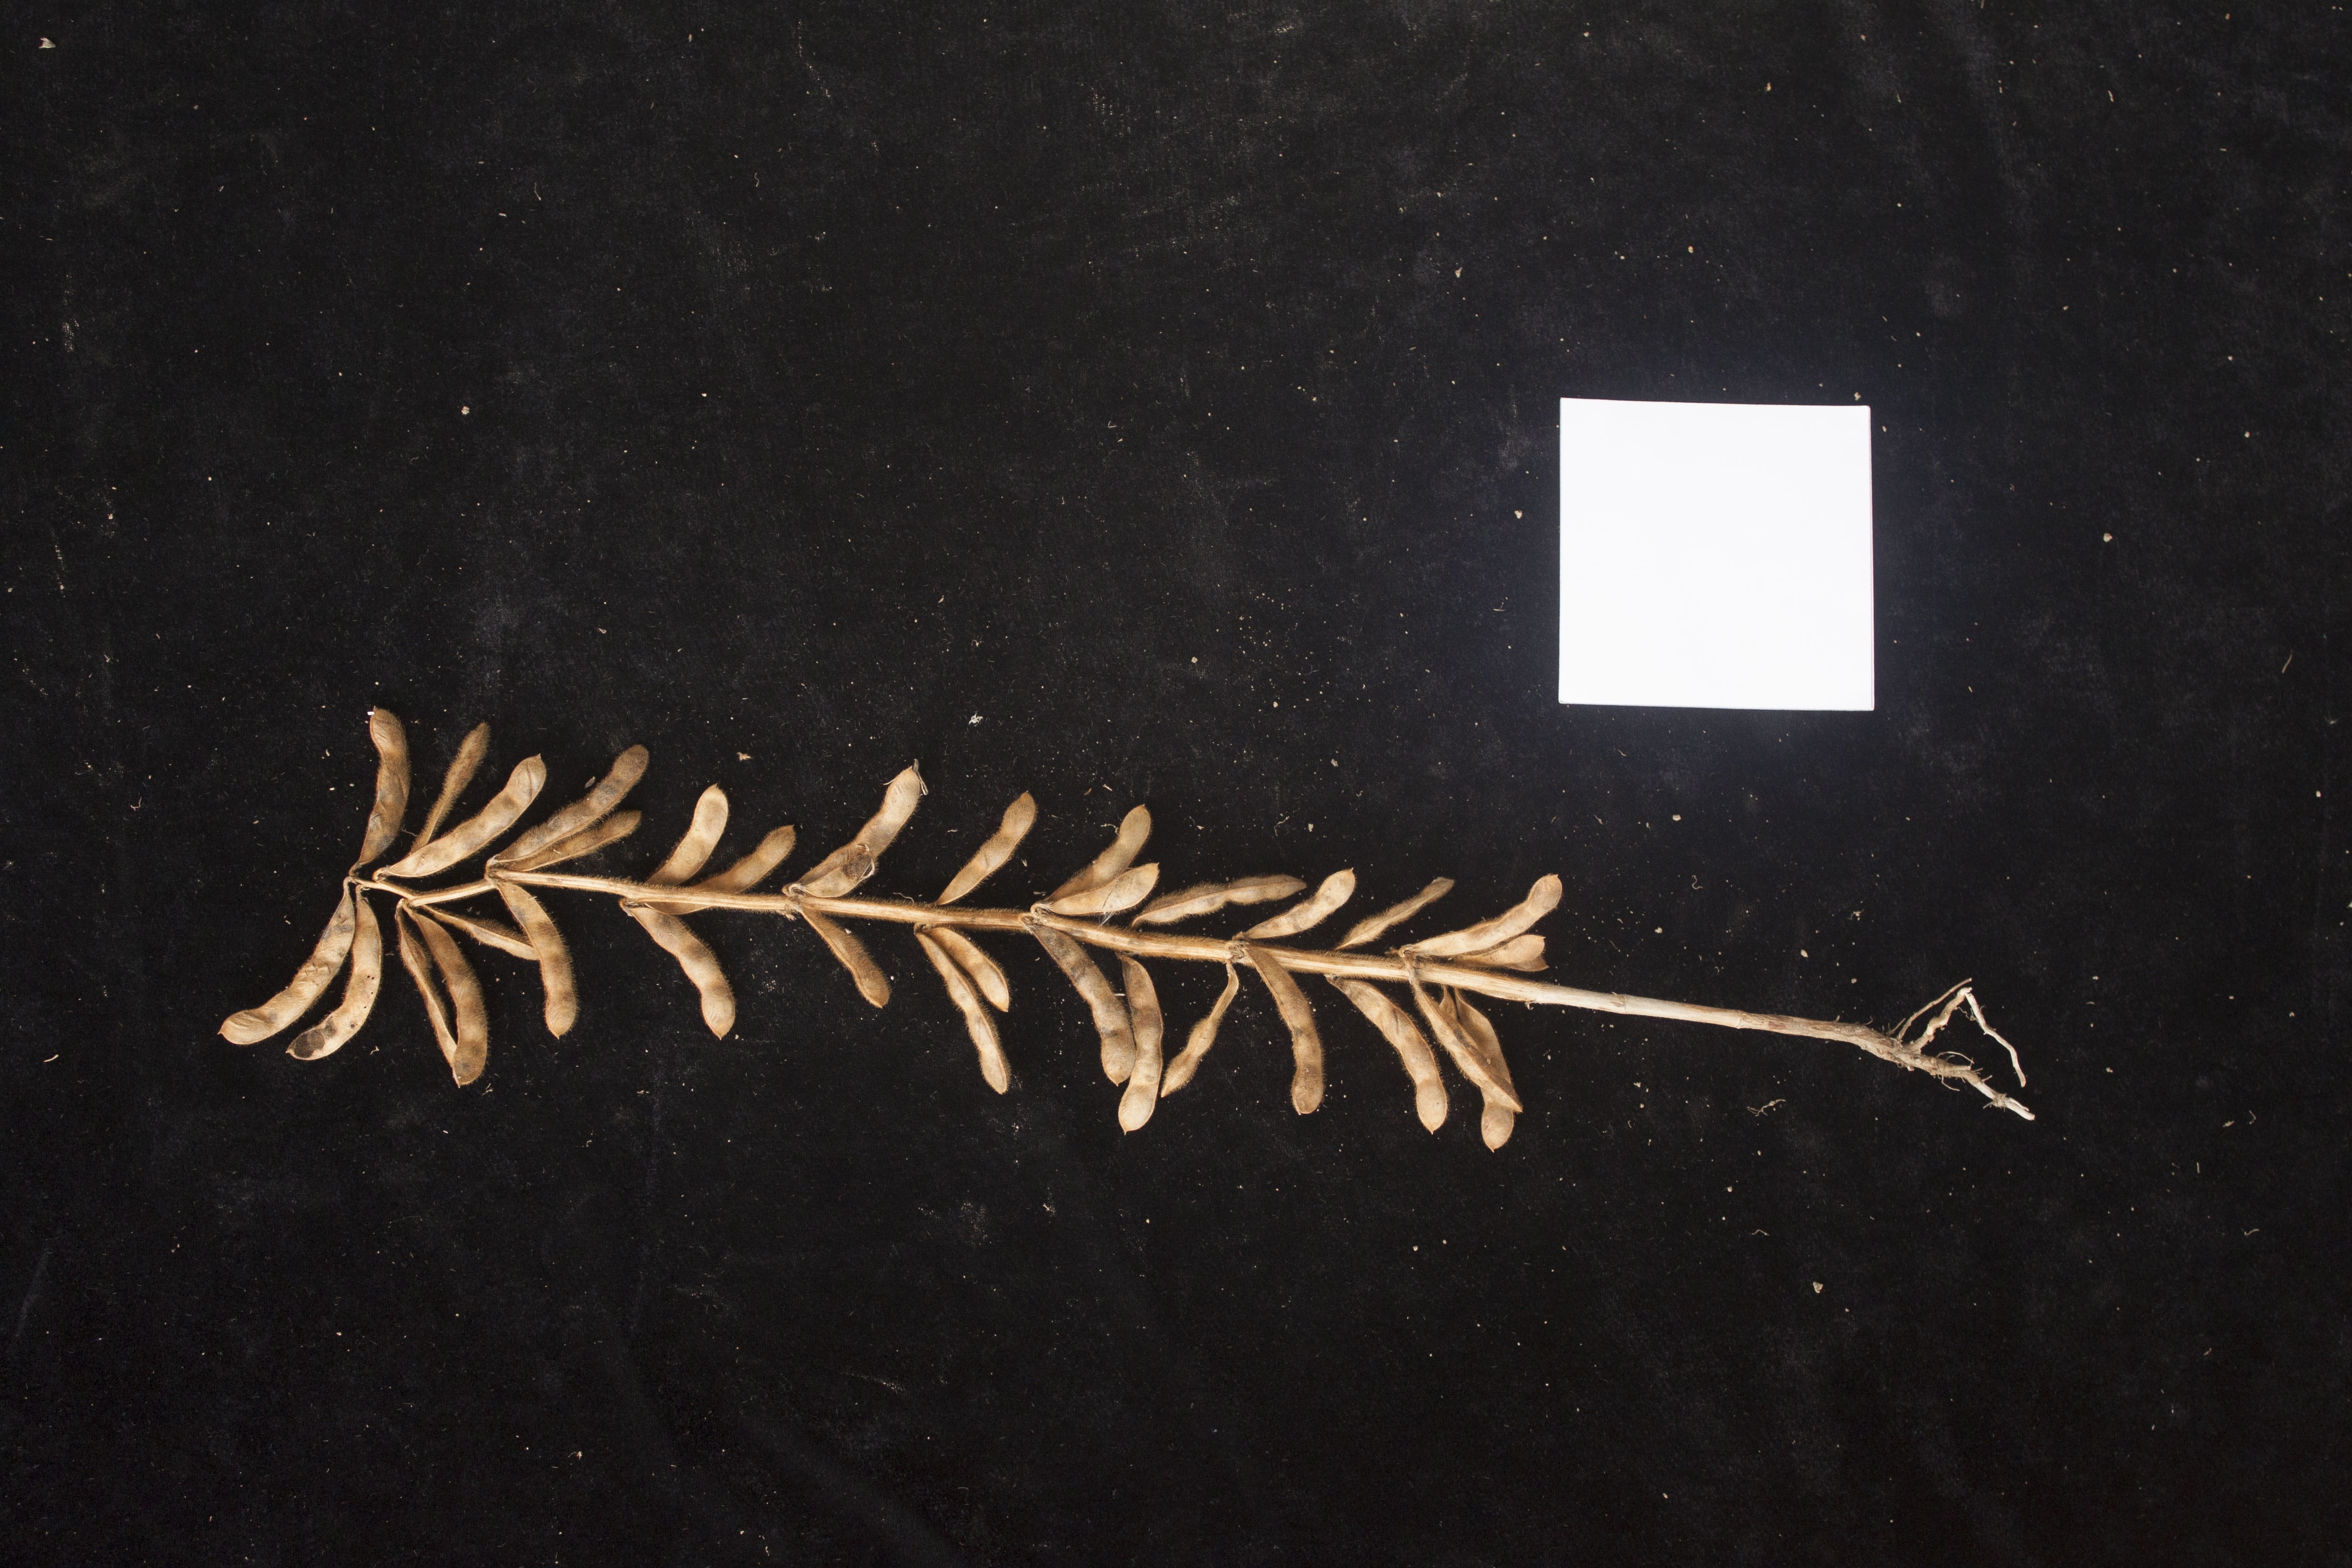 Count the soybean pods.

34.